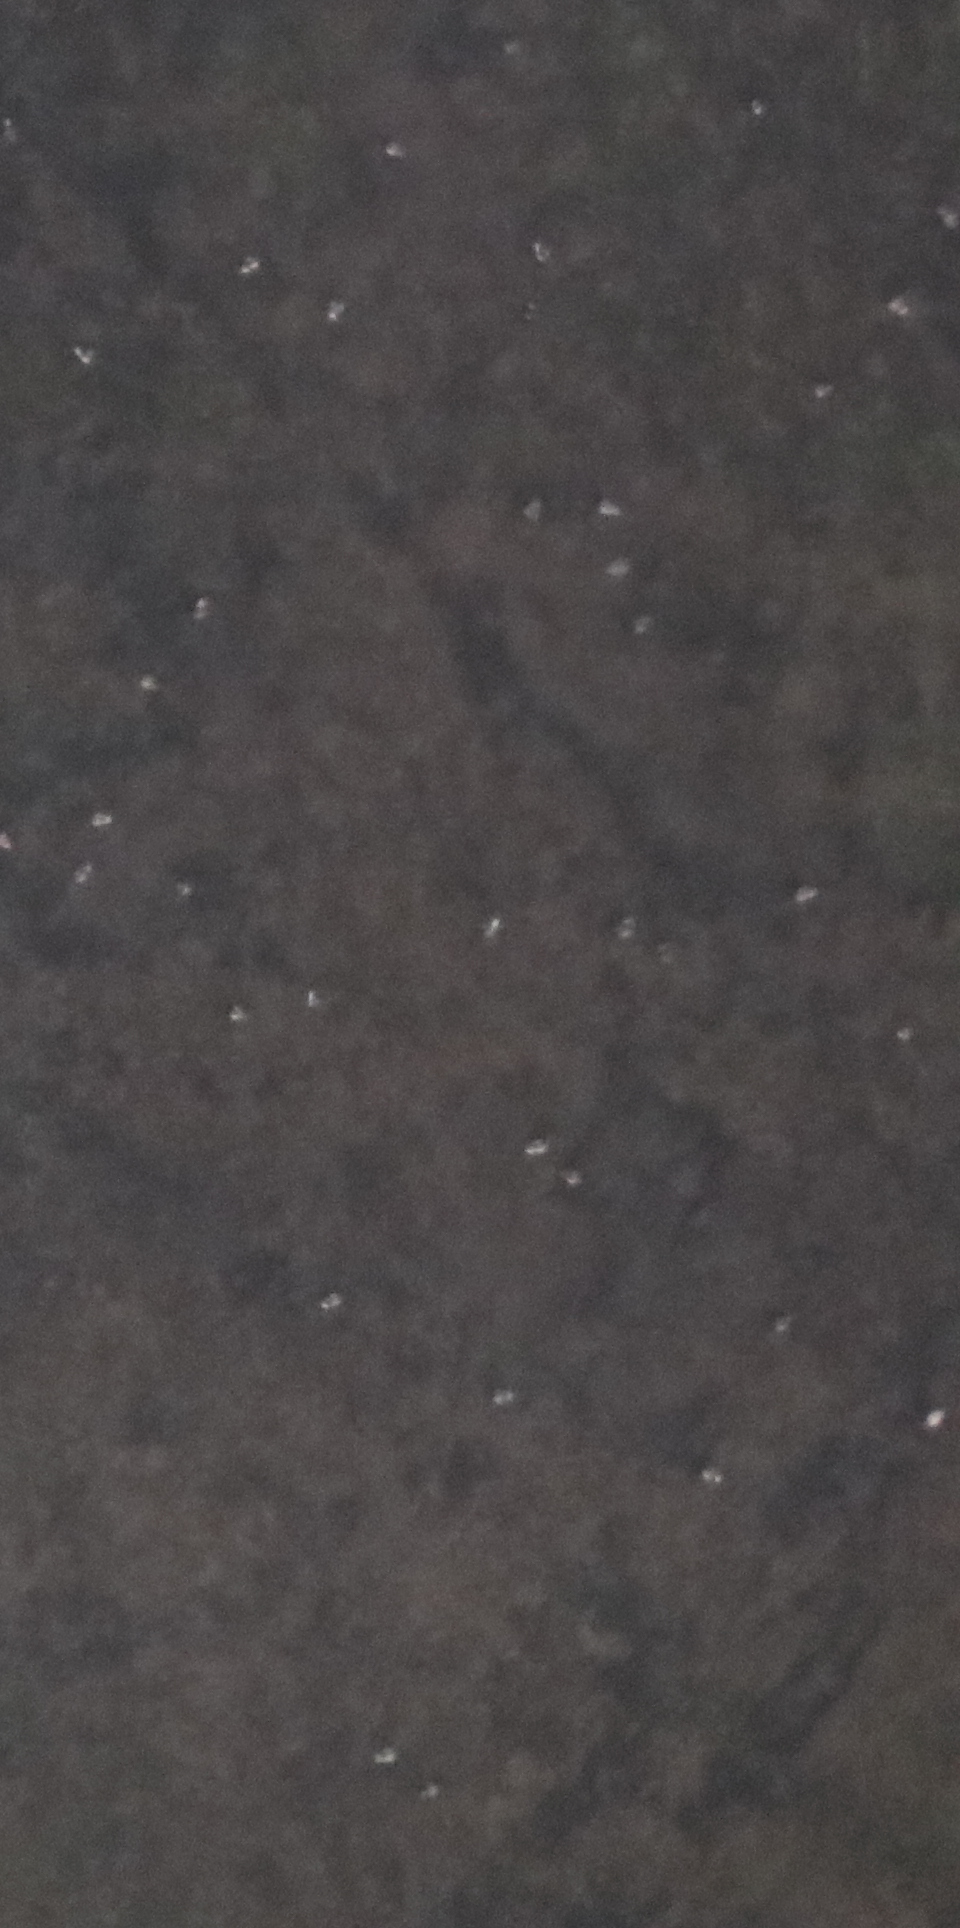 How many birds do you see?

37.